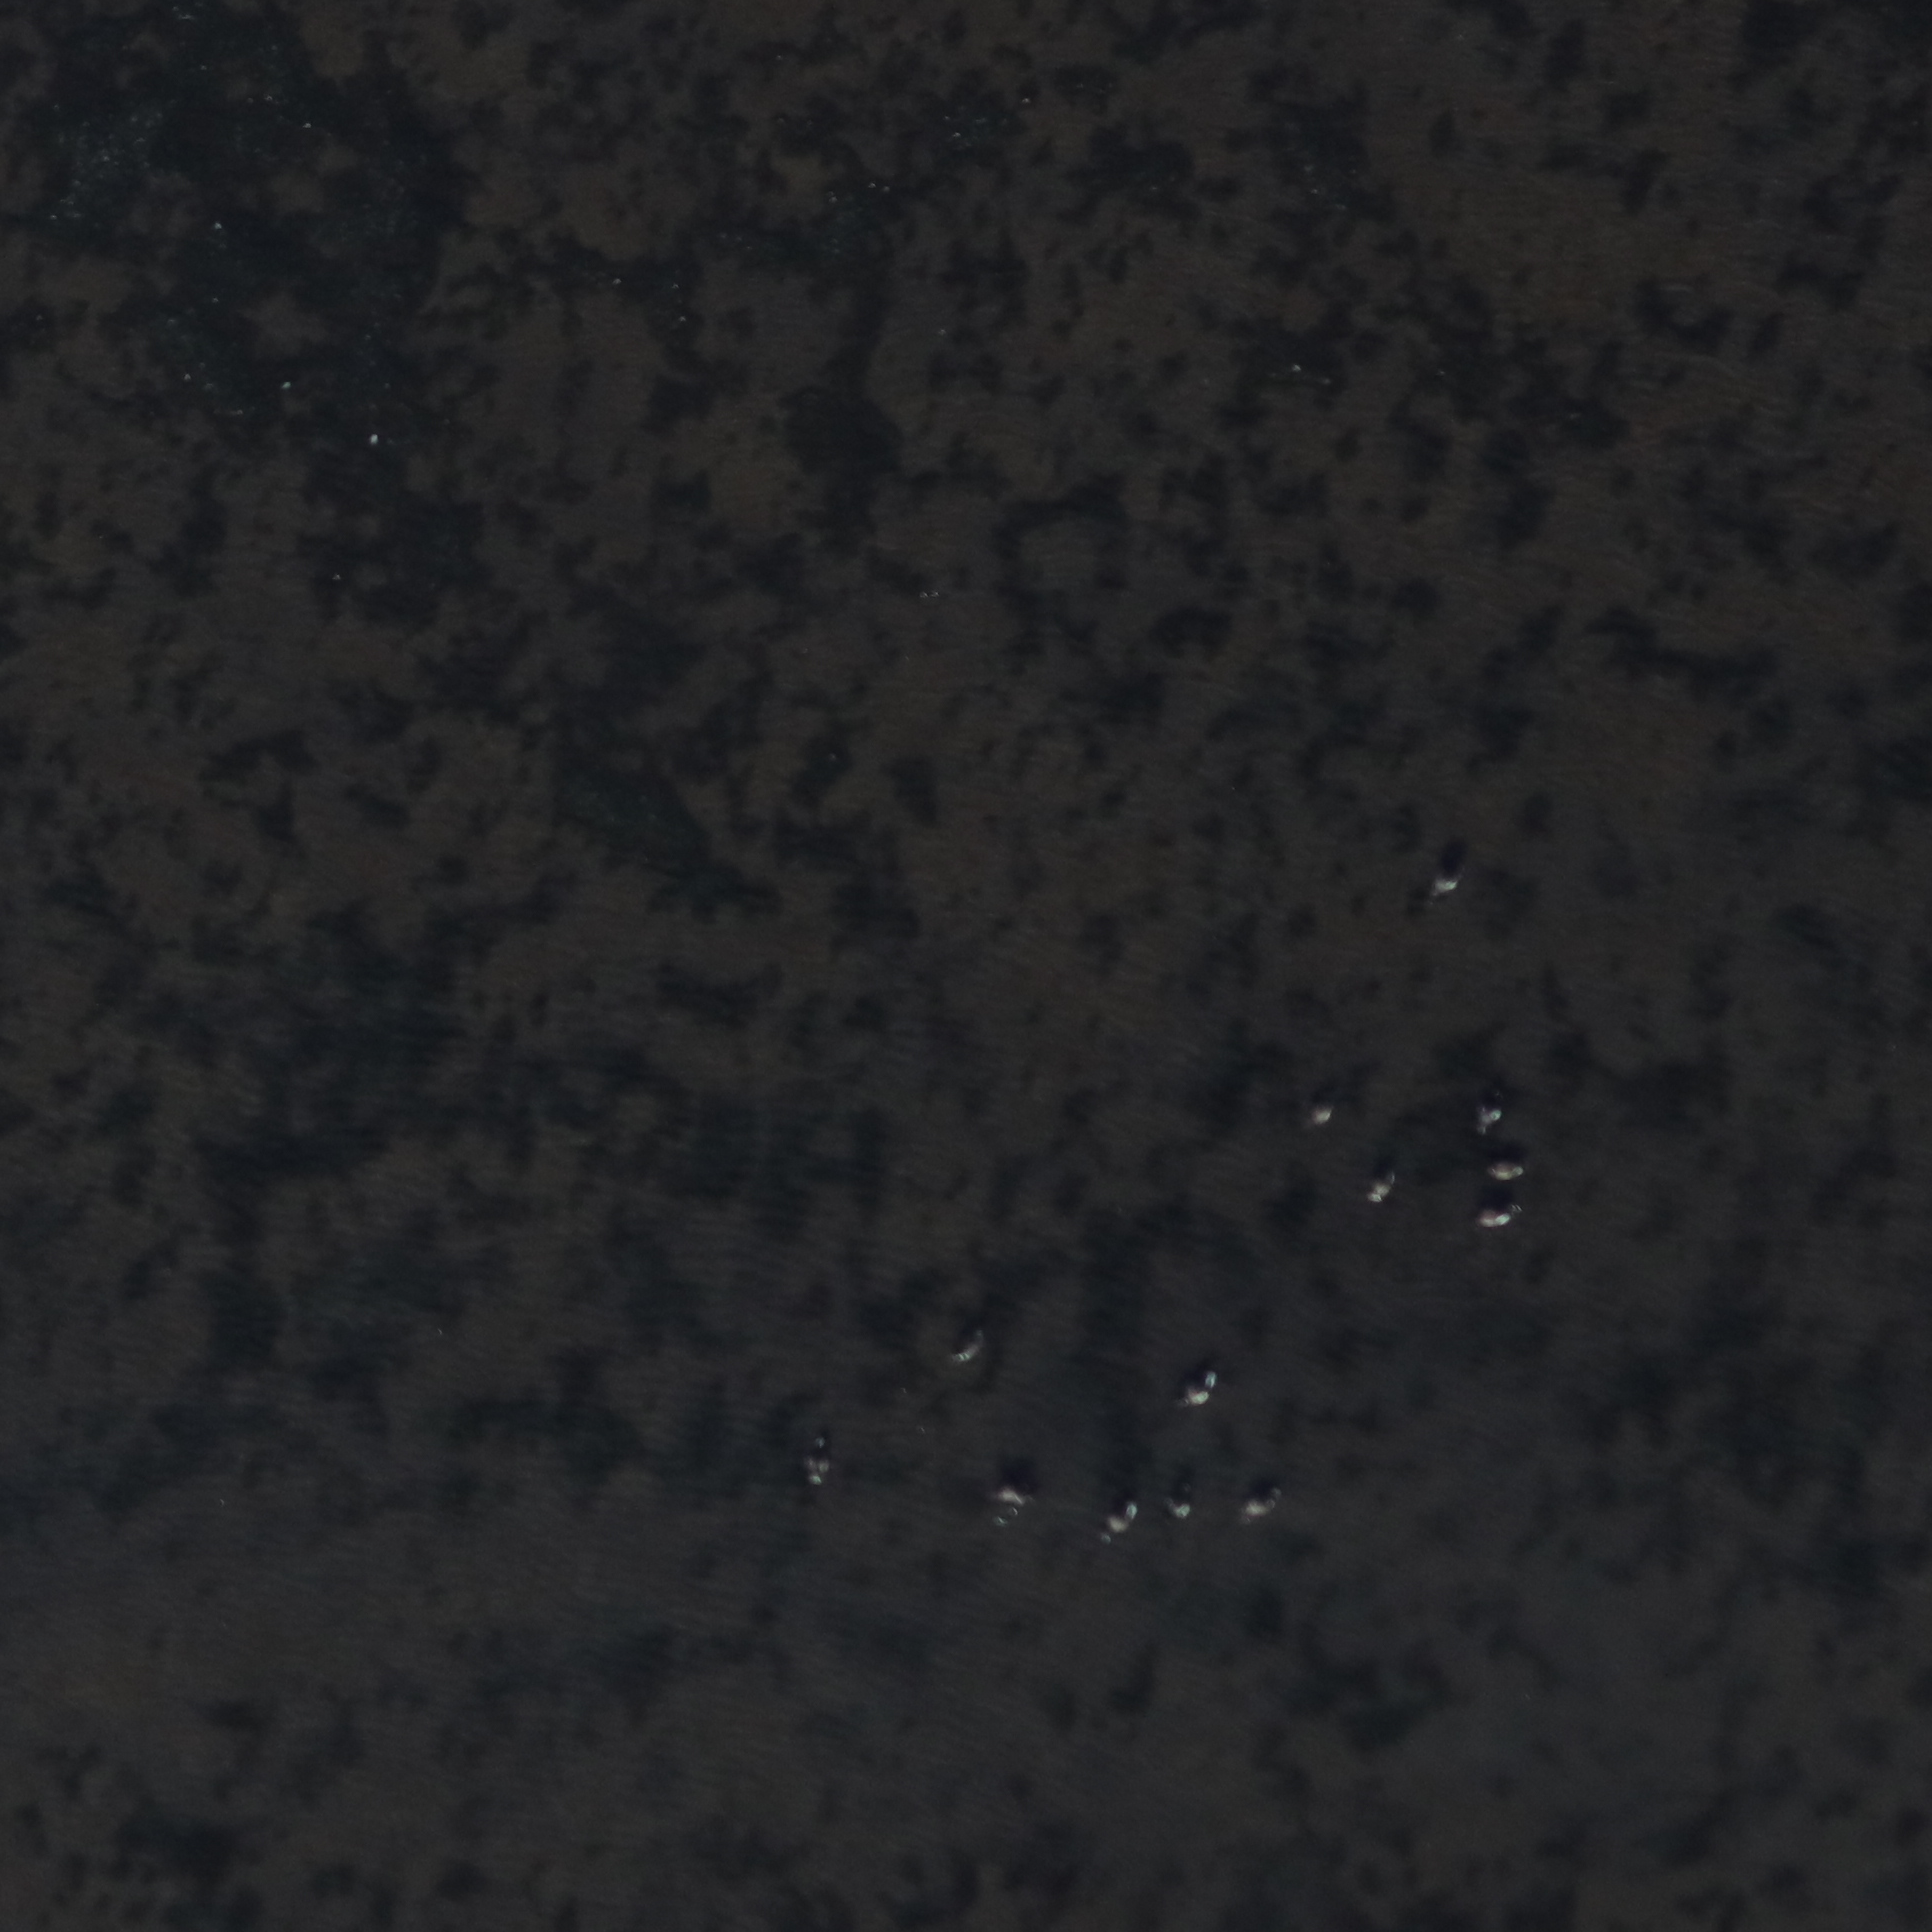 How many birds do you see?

13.